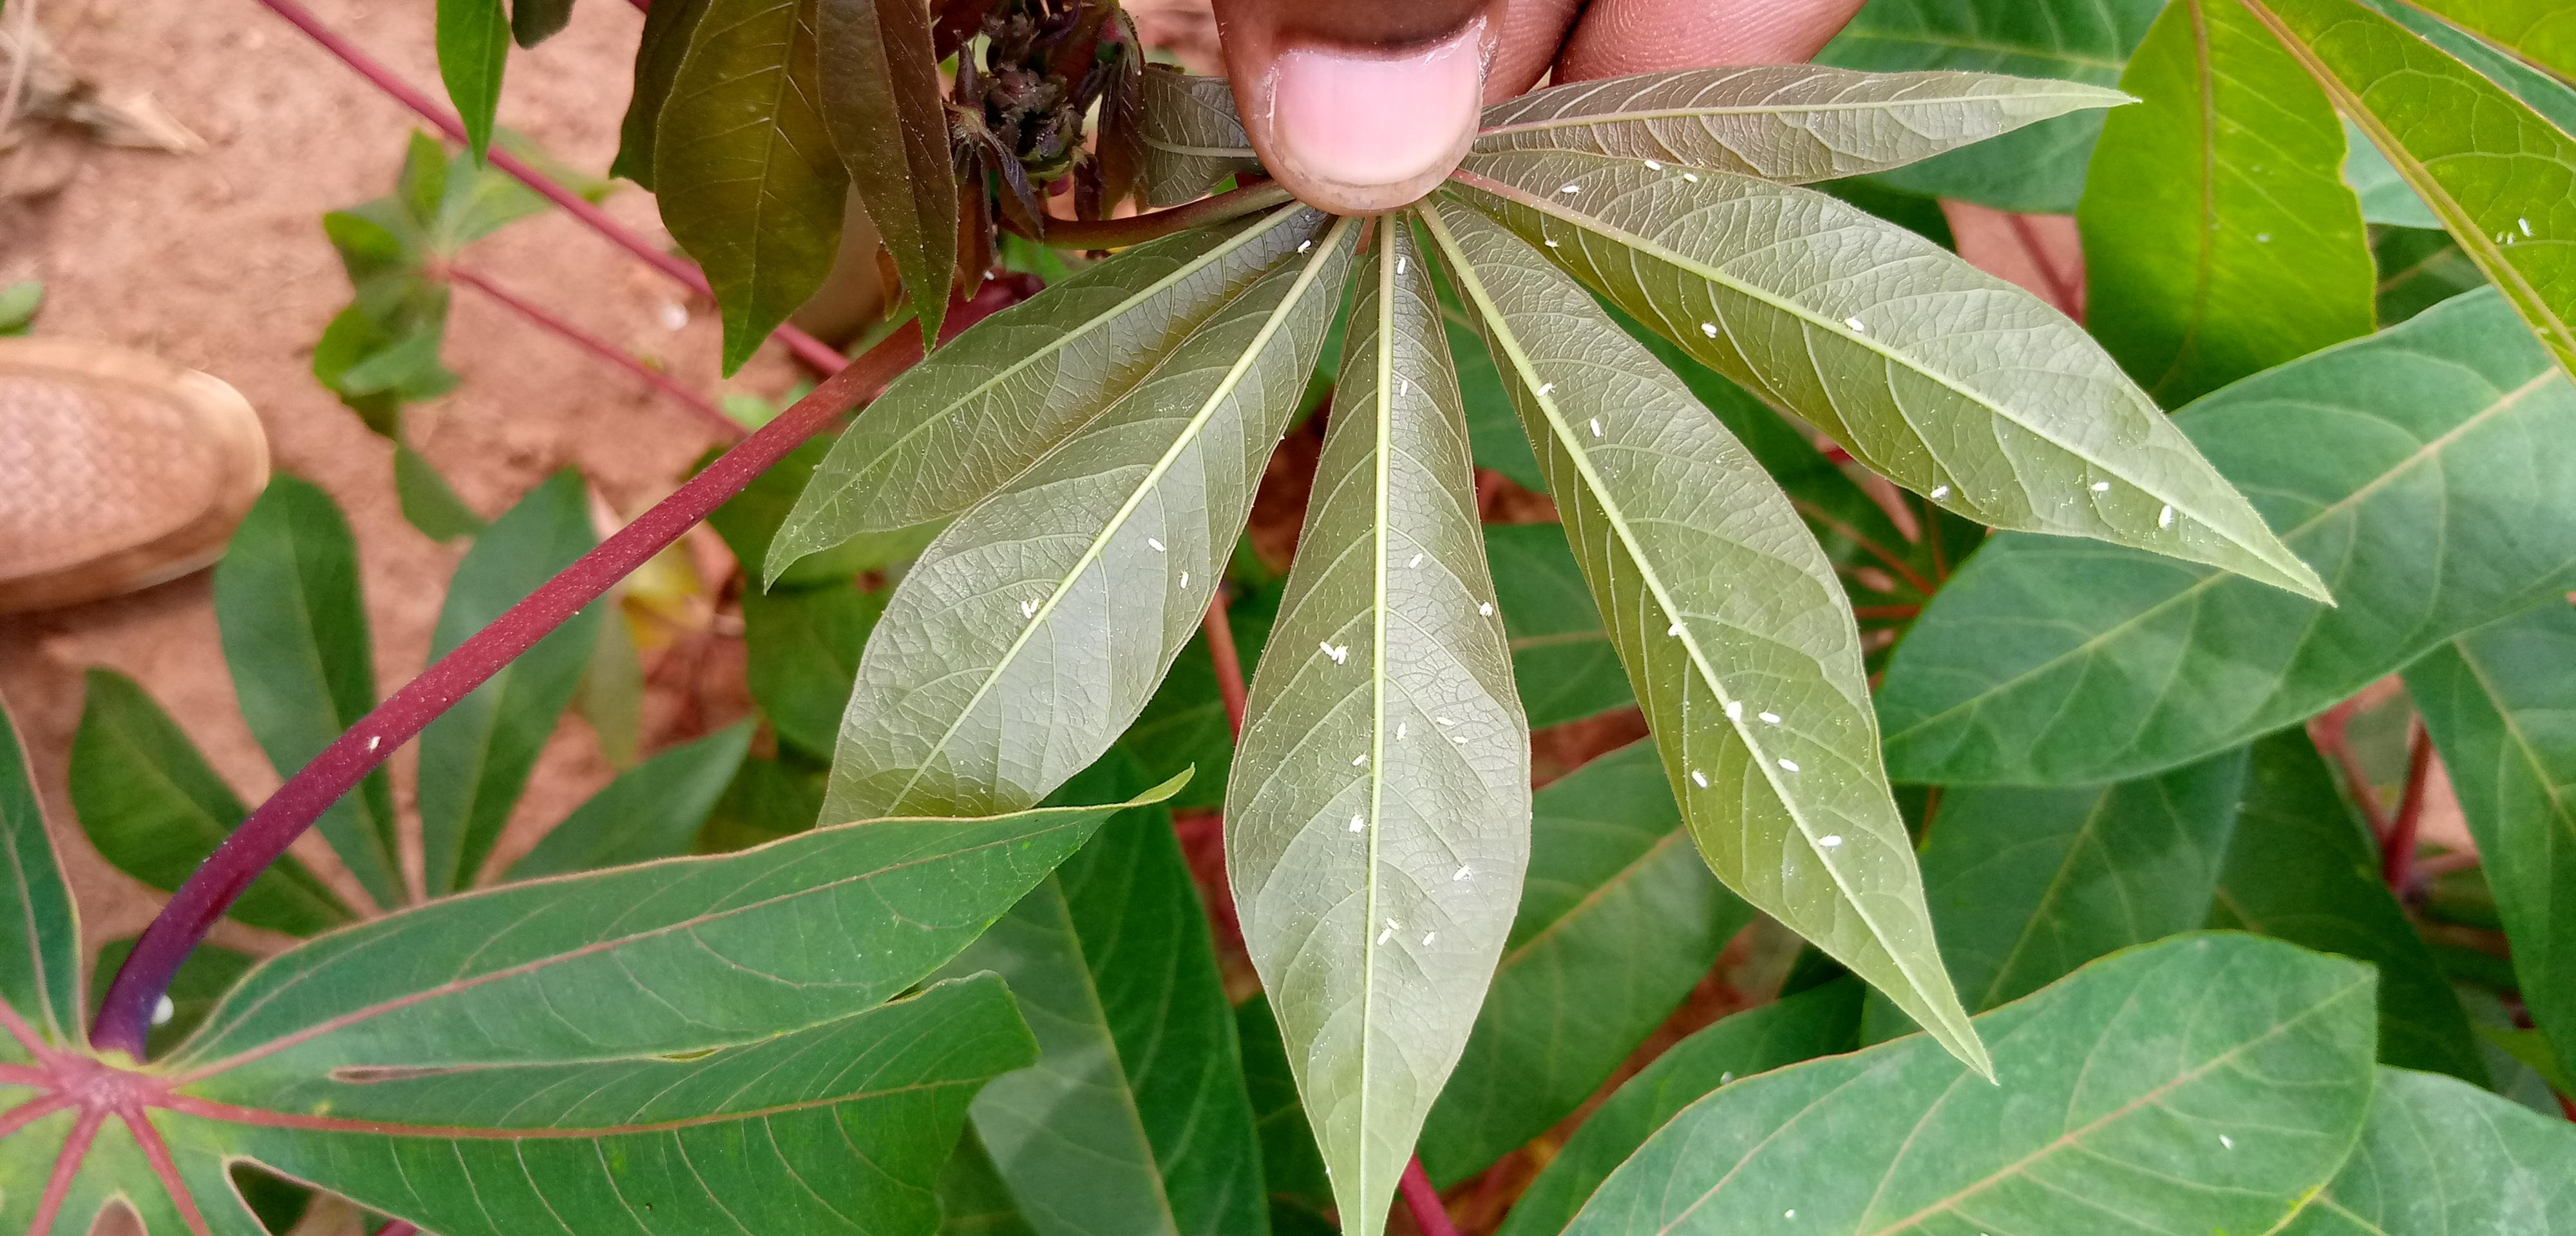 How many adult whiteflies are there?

36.